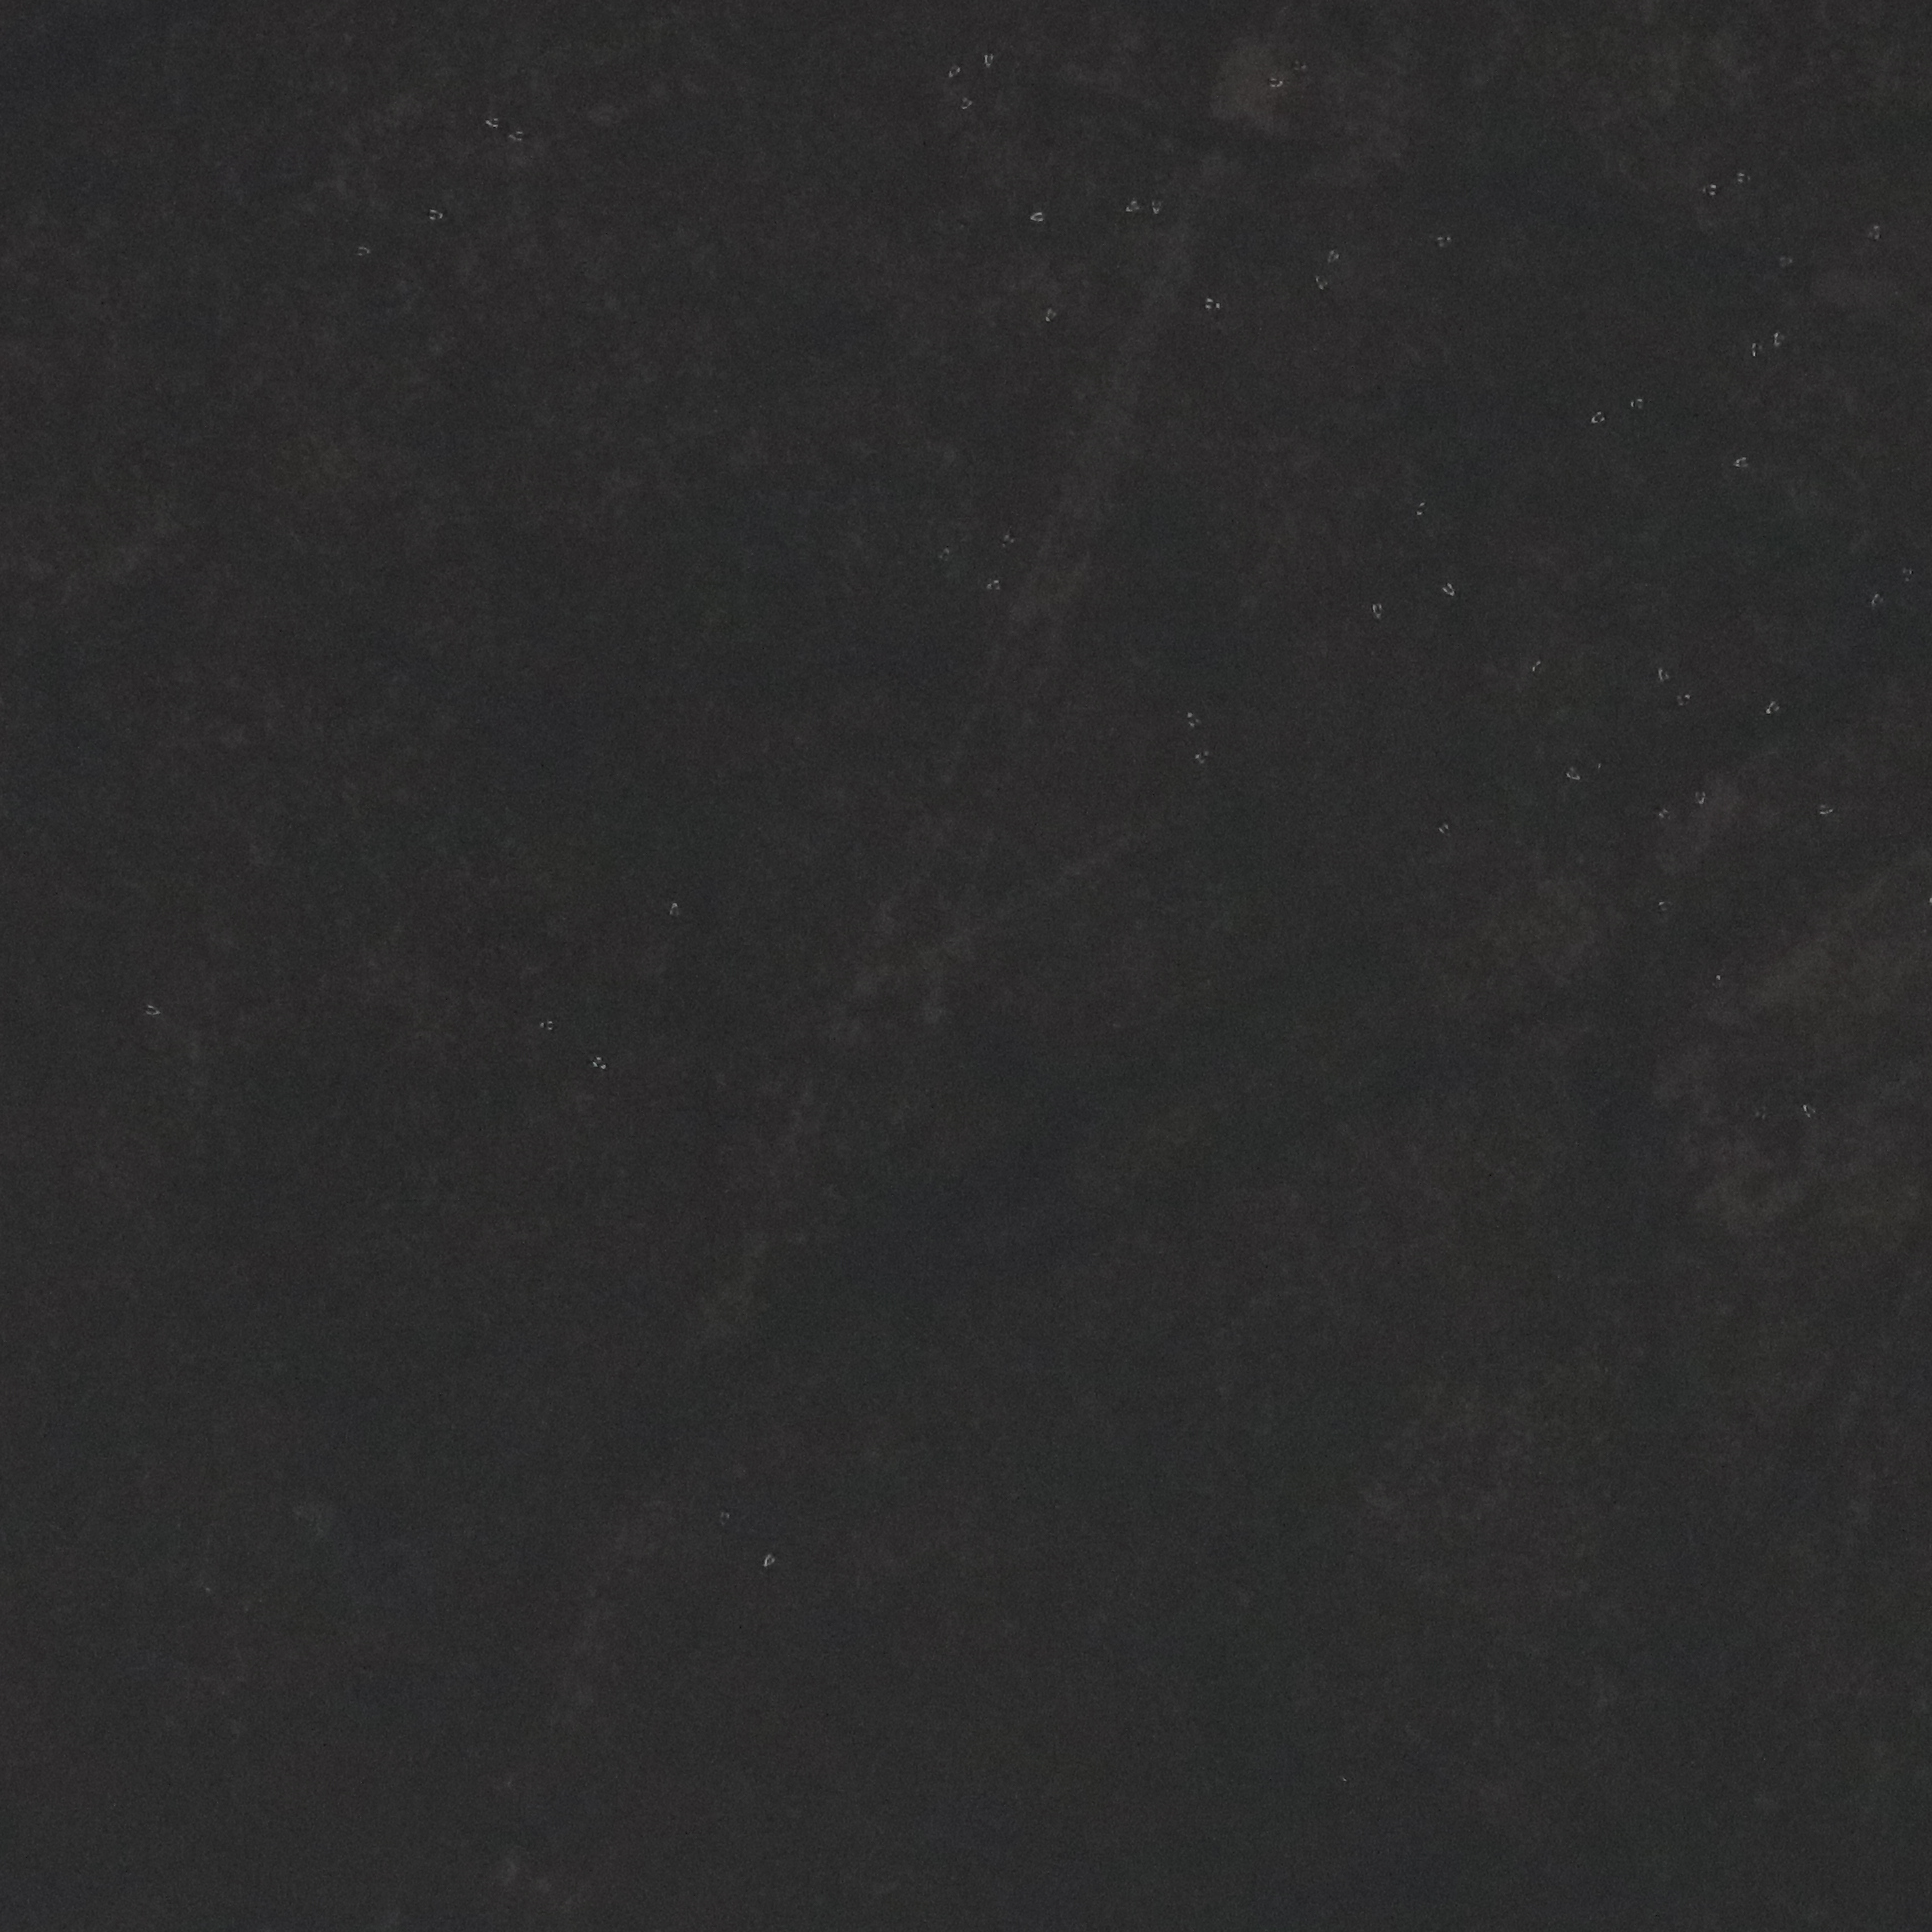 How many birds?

55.